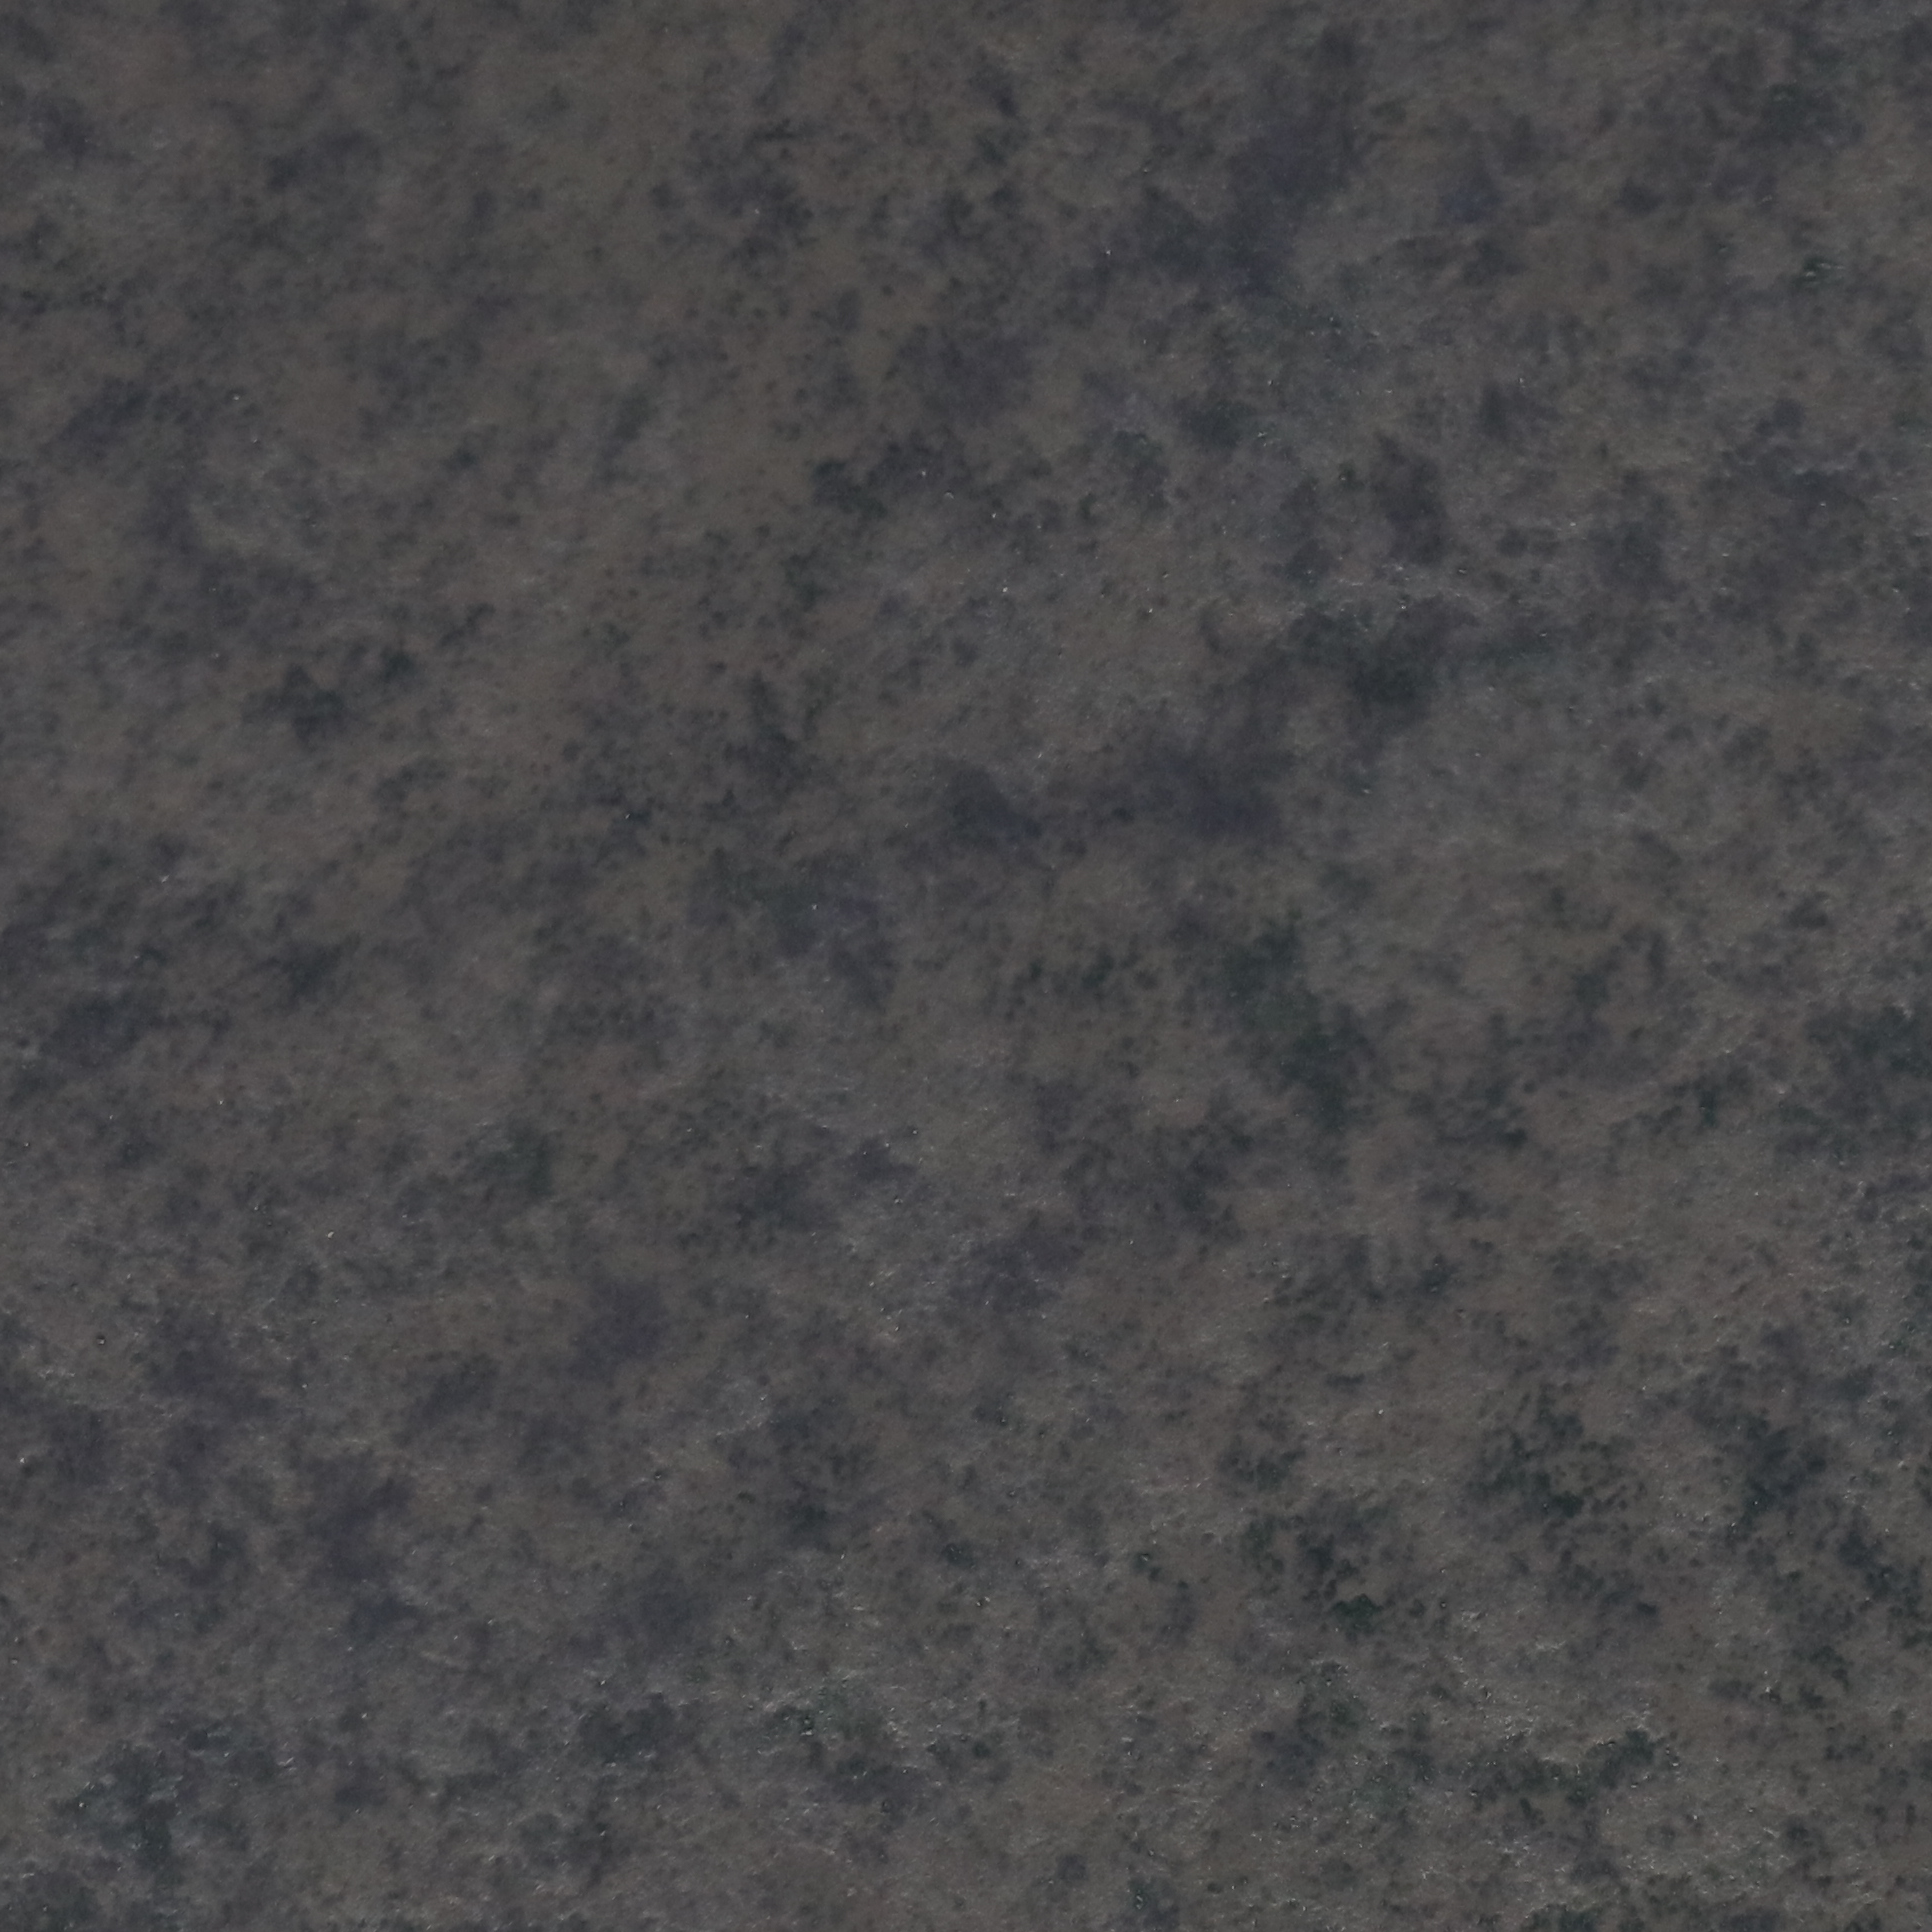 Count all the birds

0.